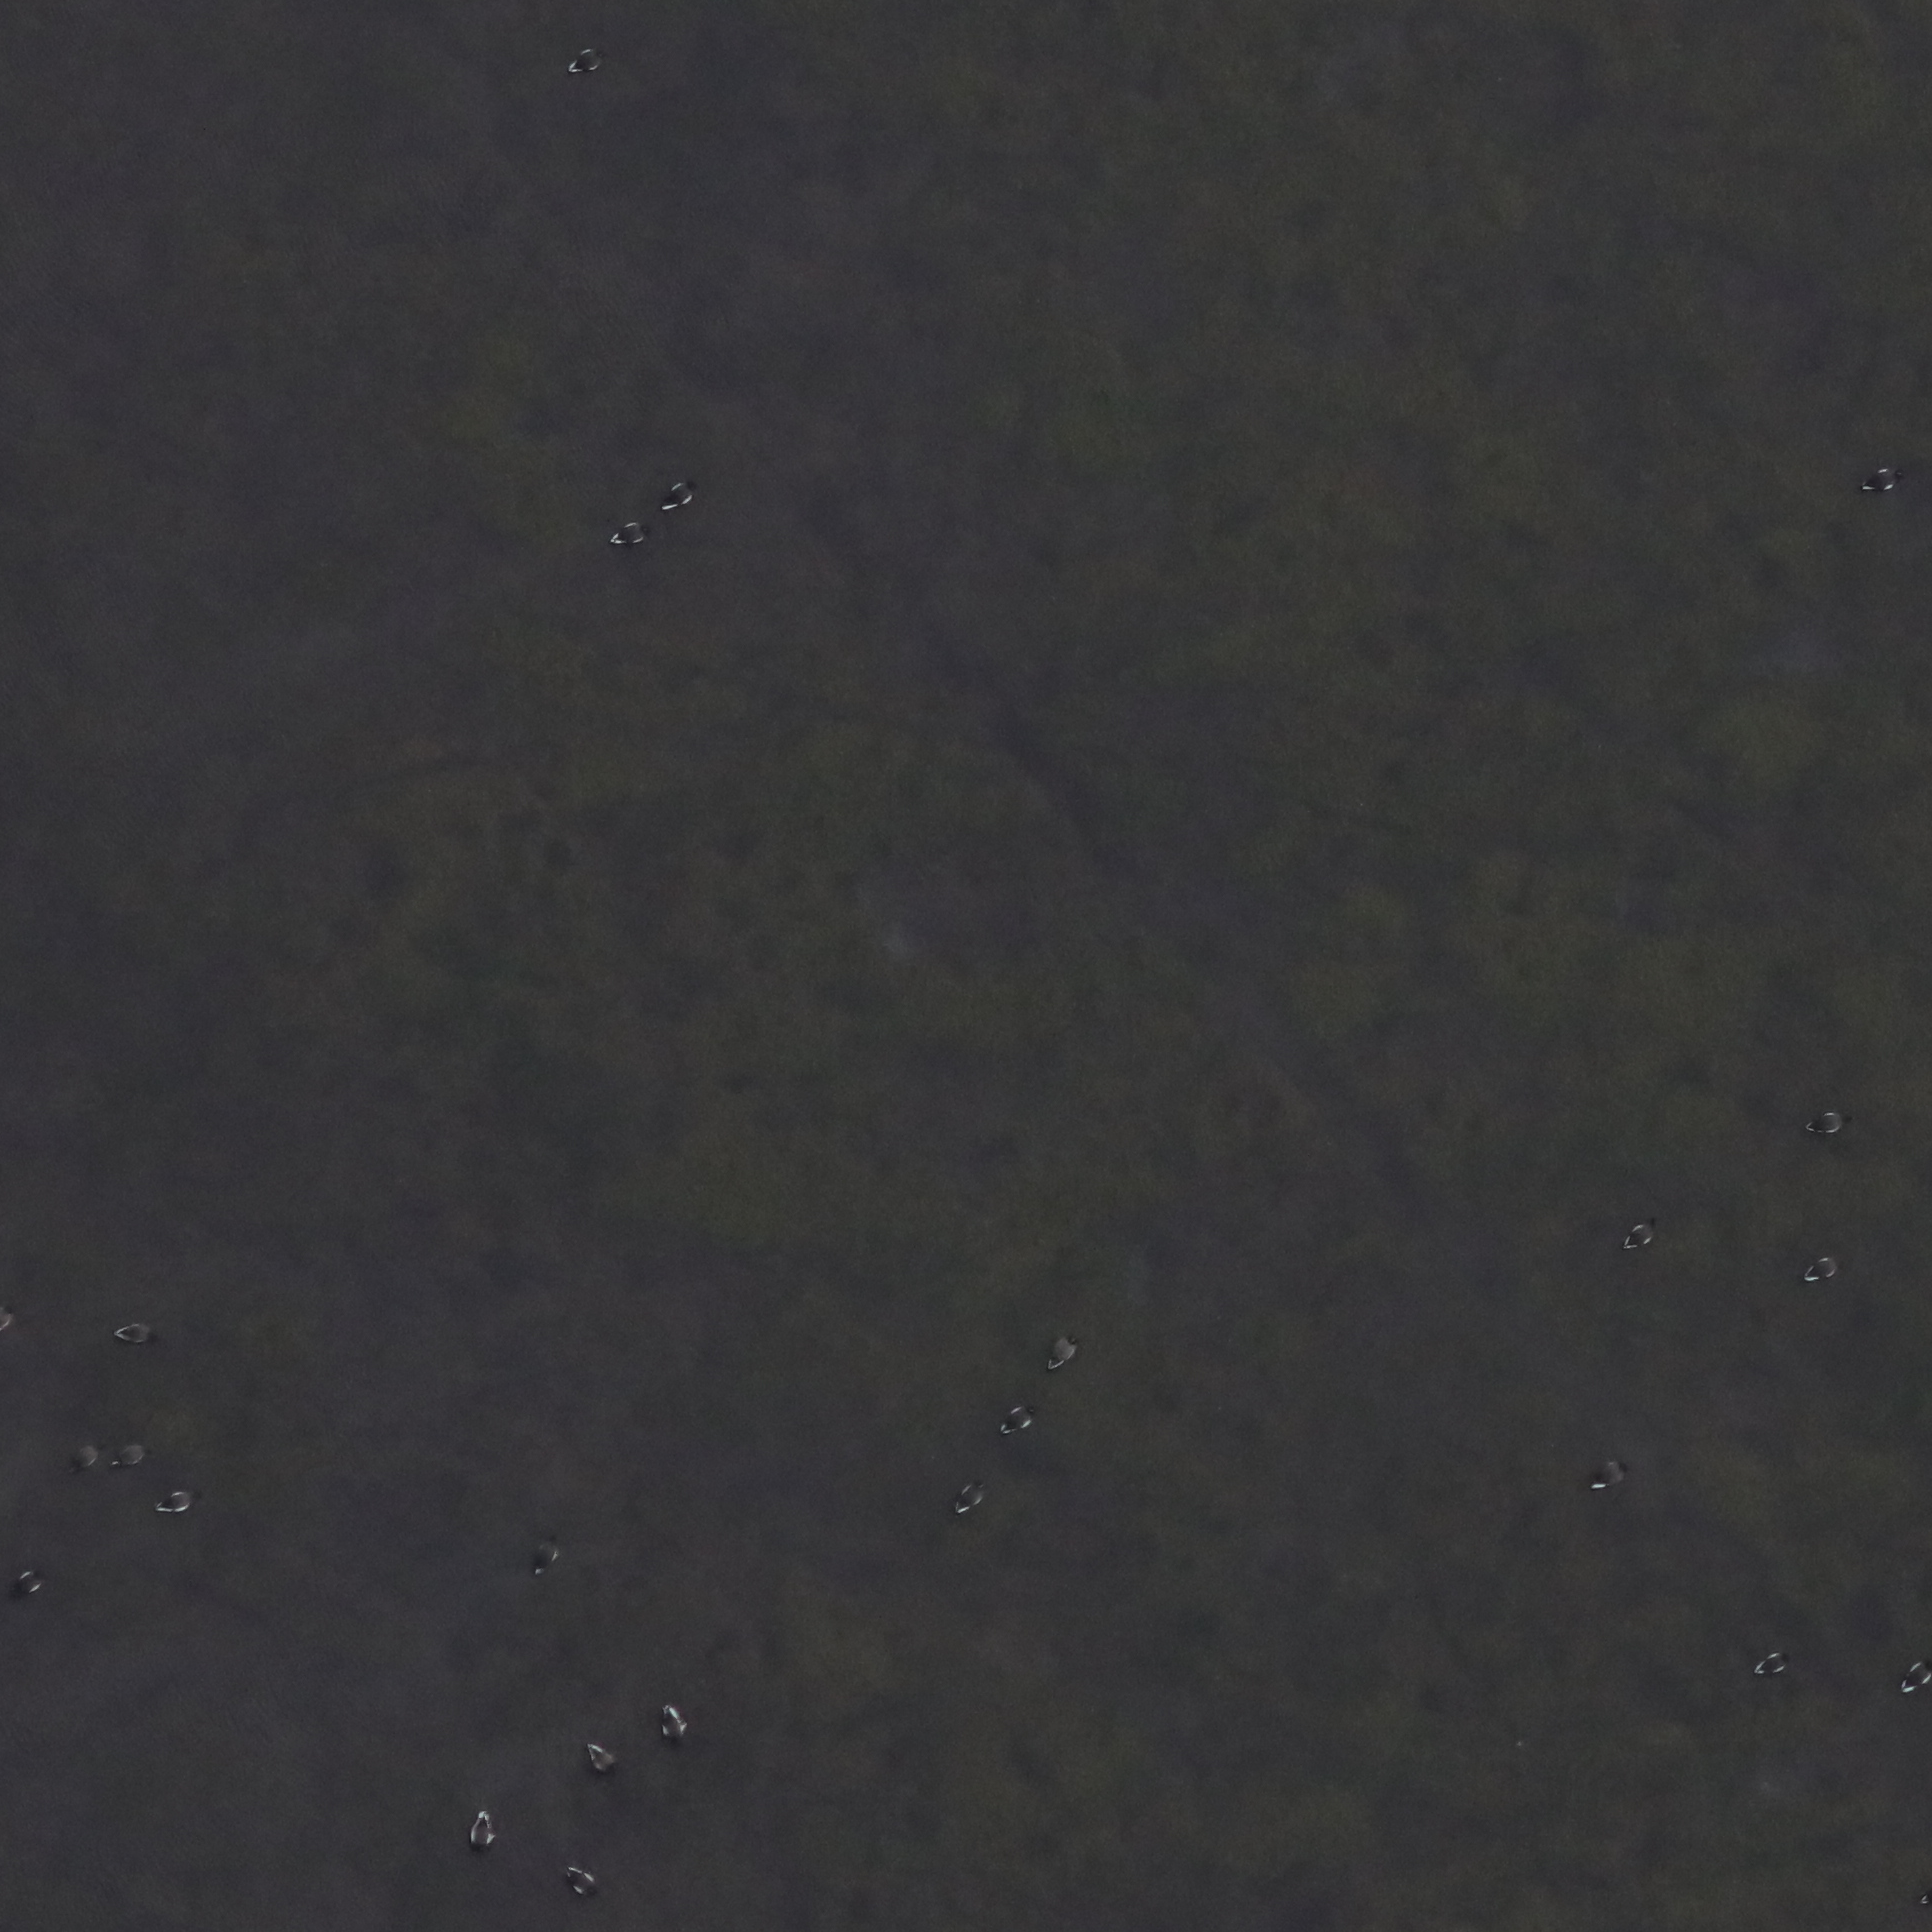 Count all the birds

23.